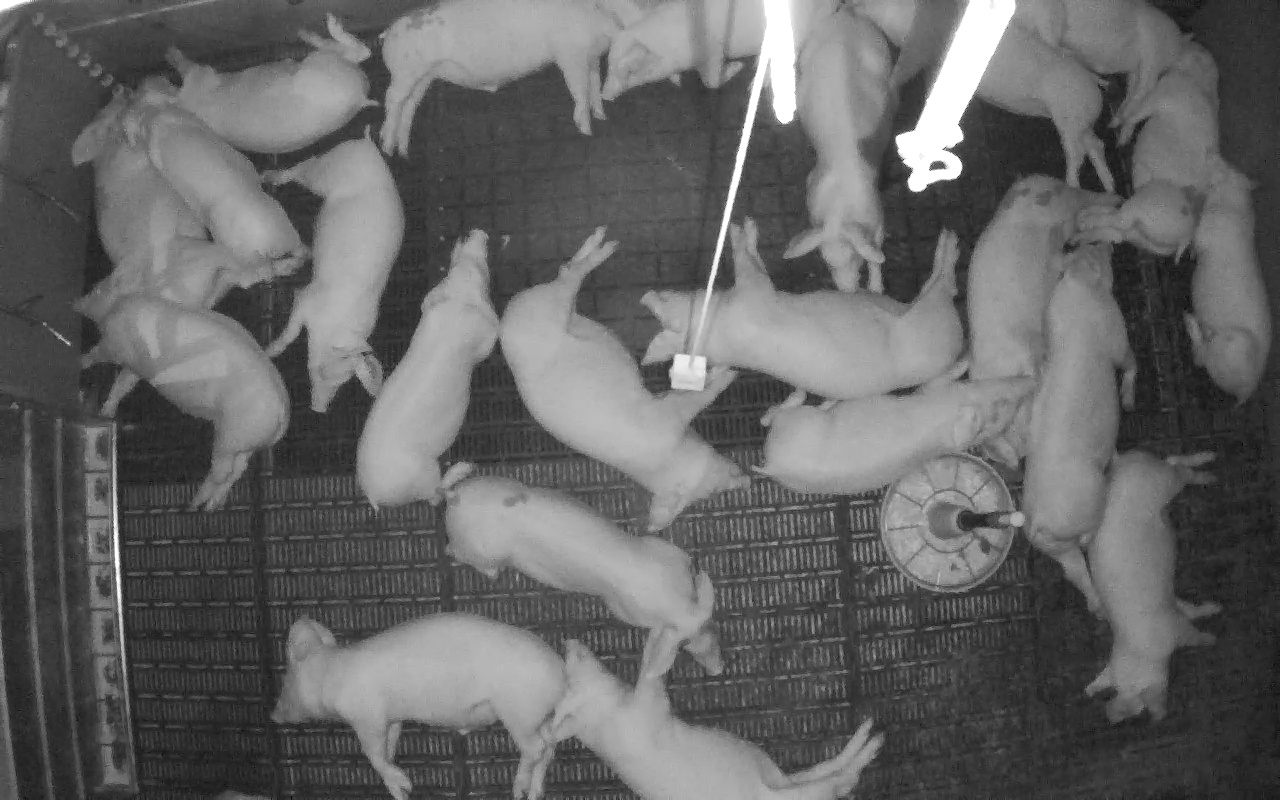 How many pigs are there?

22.